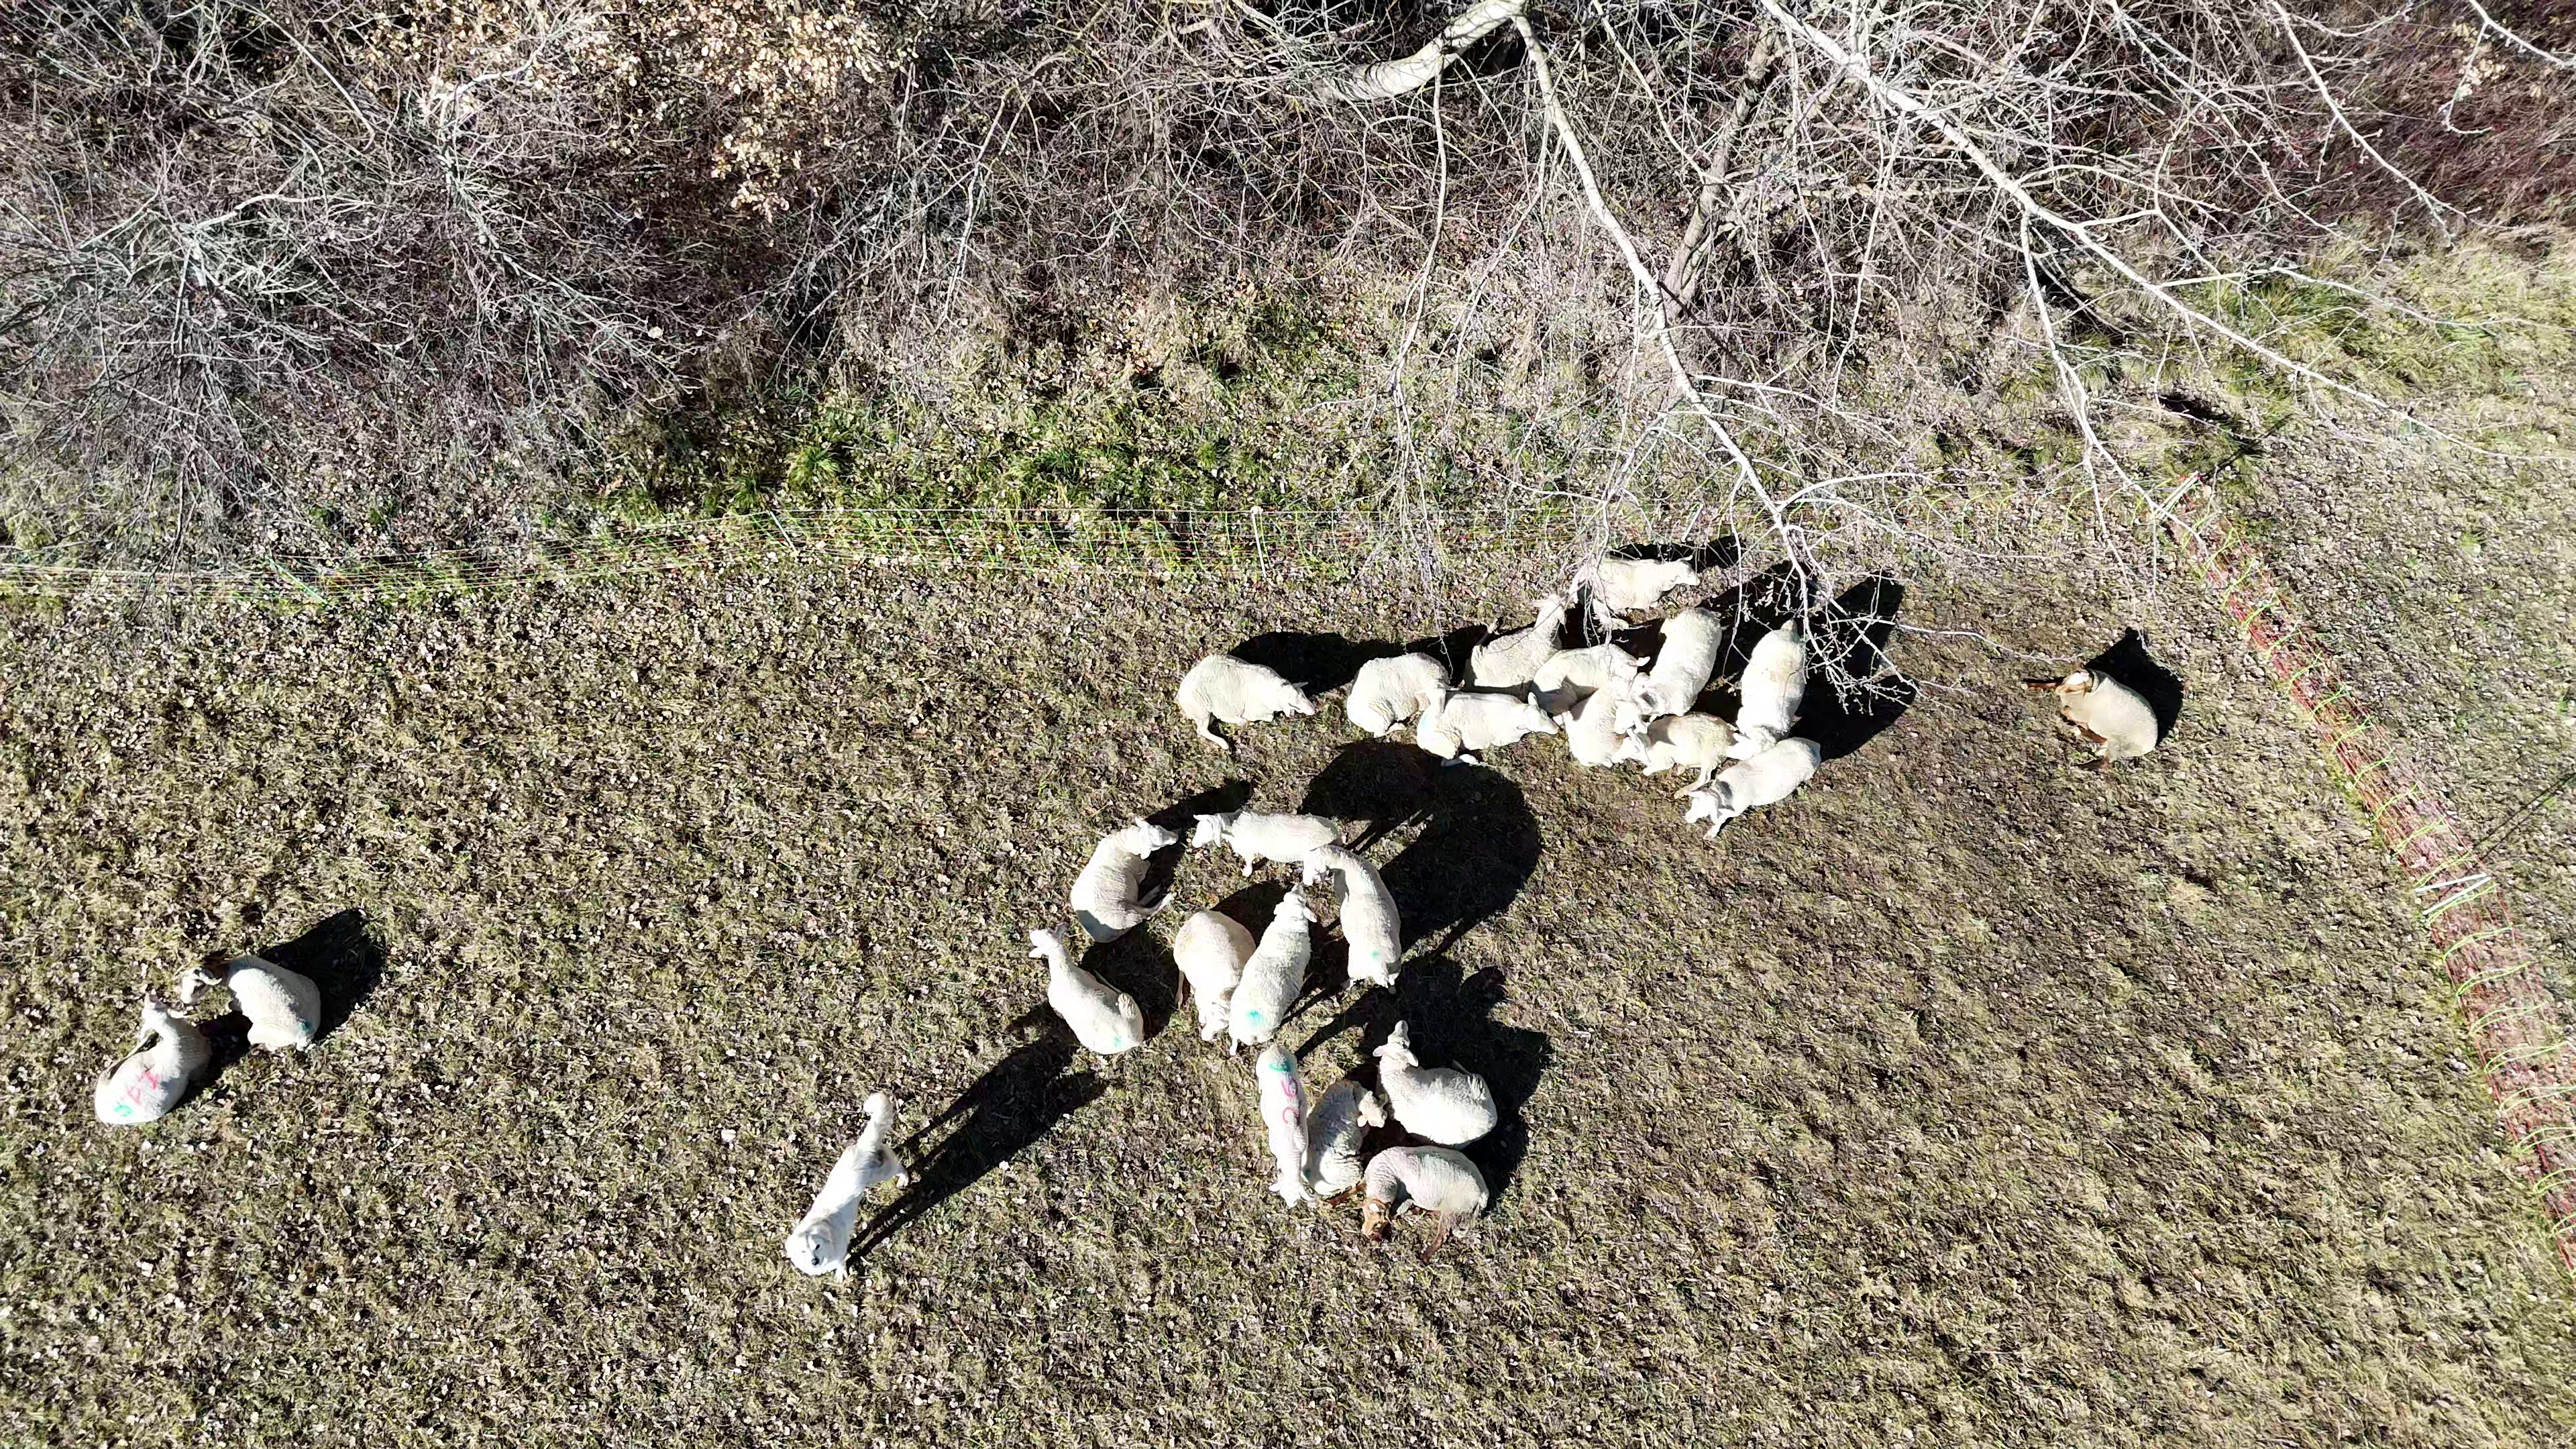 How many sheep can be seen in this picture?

25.